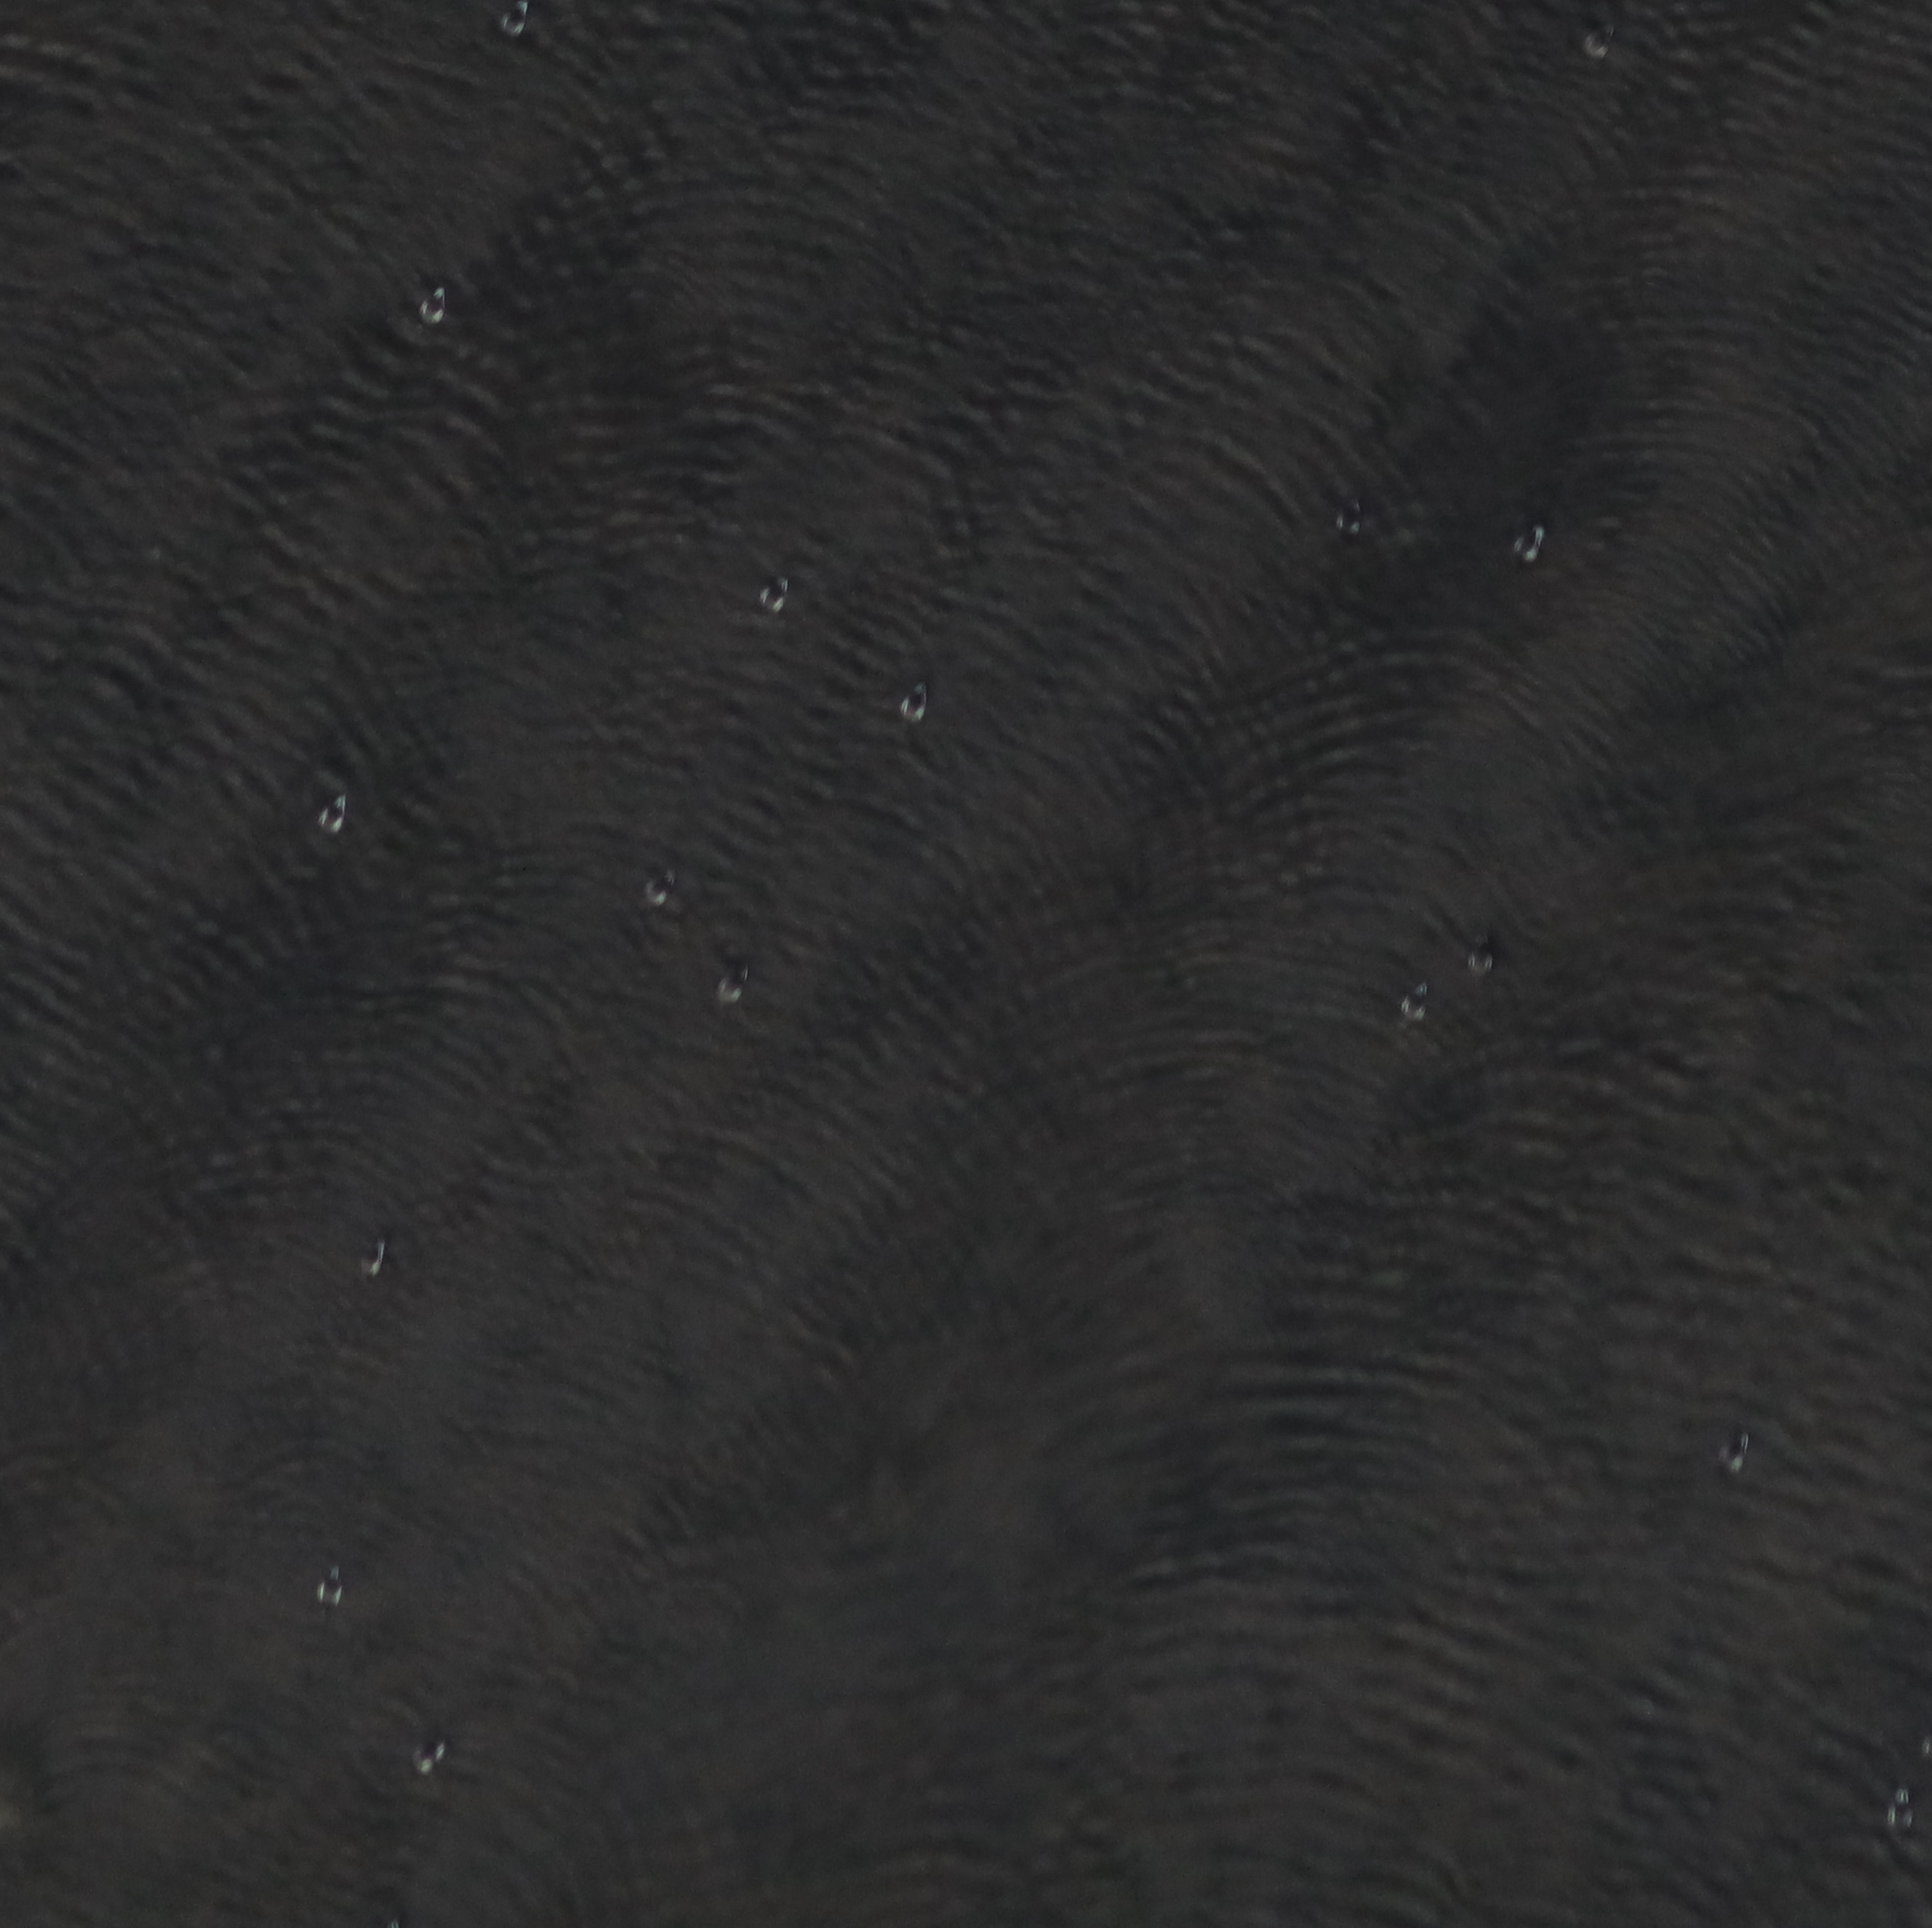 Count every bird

17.